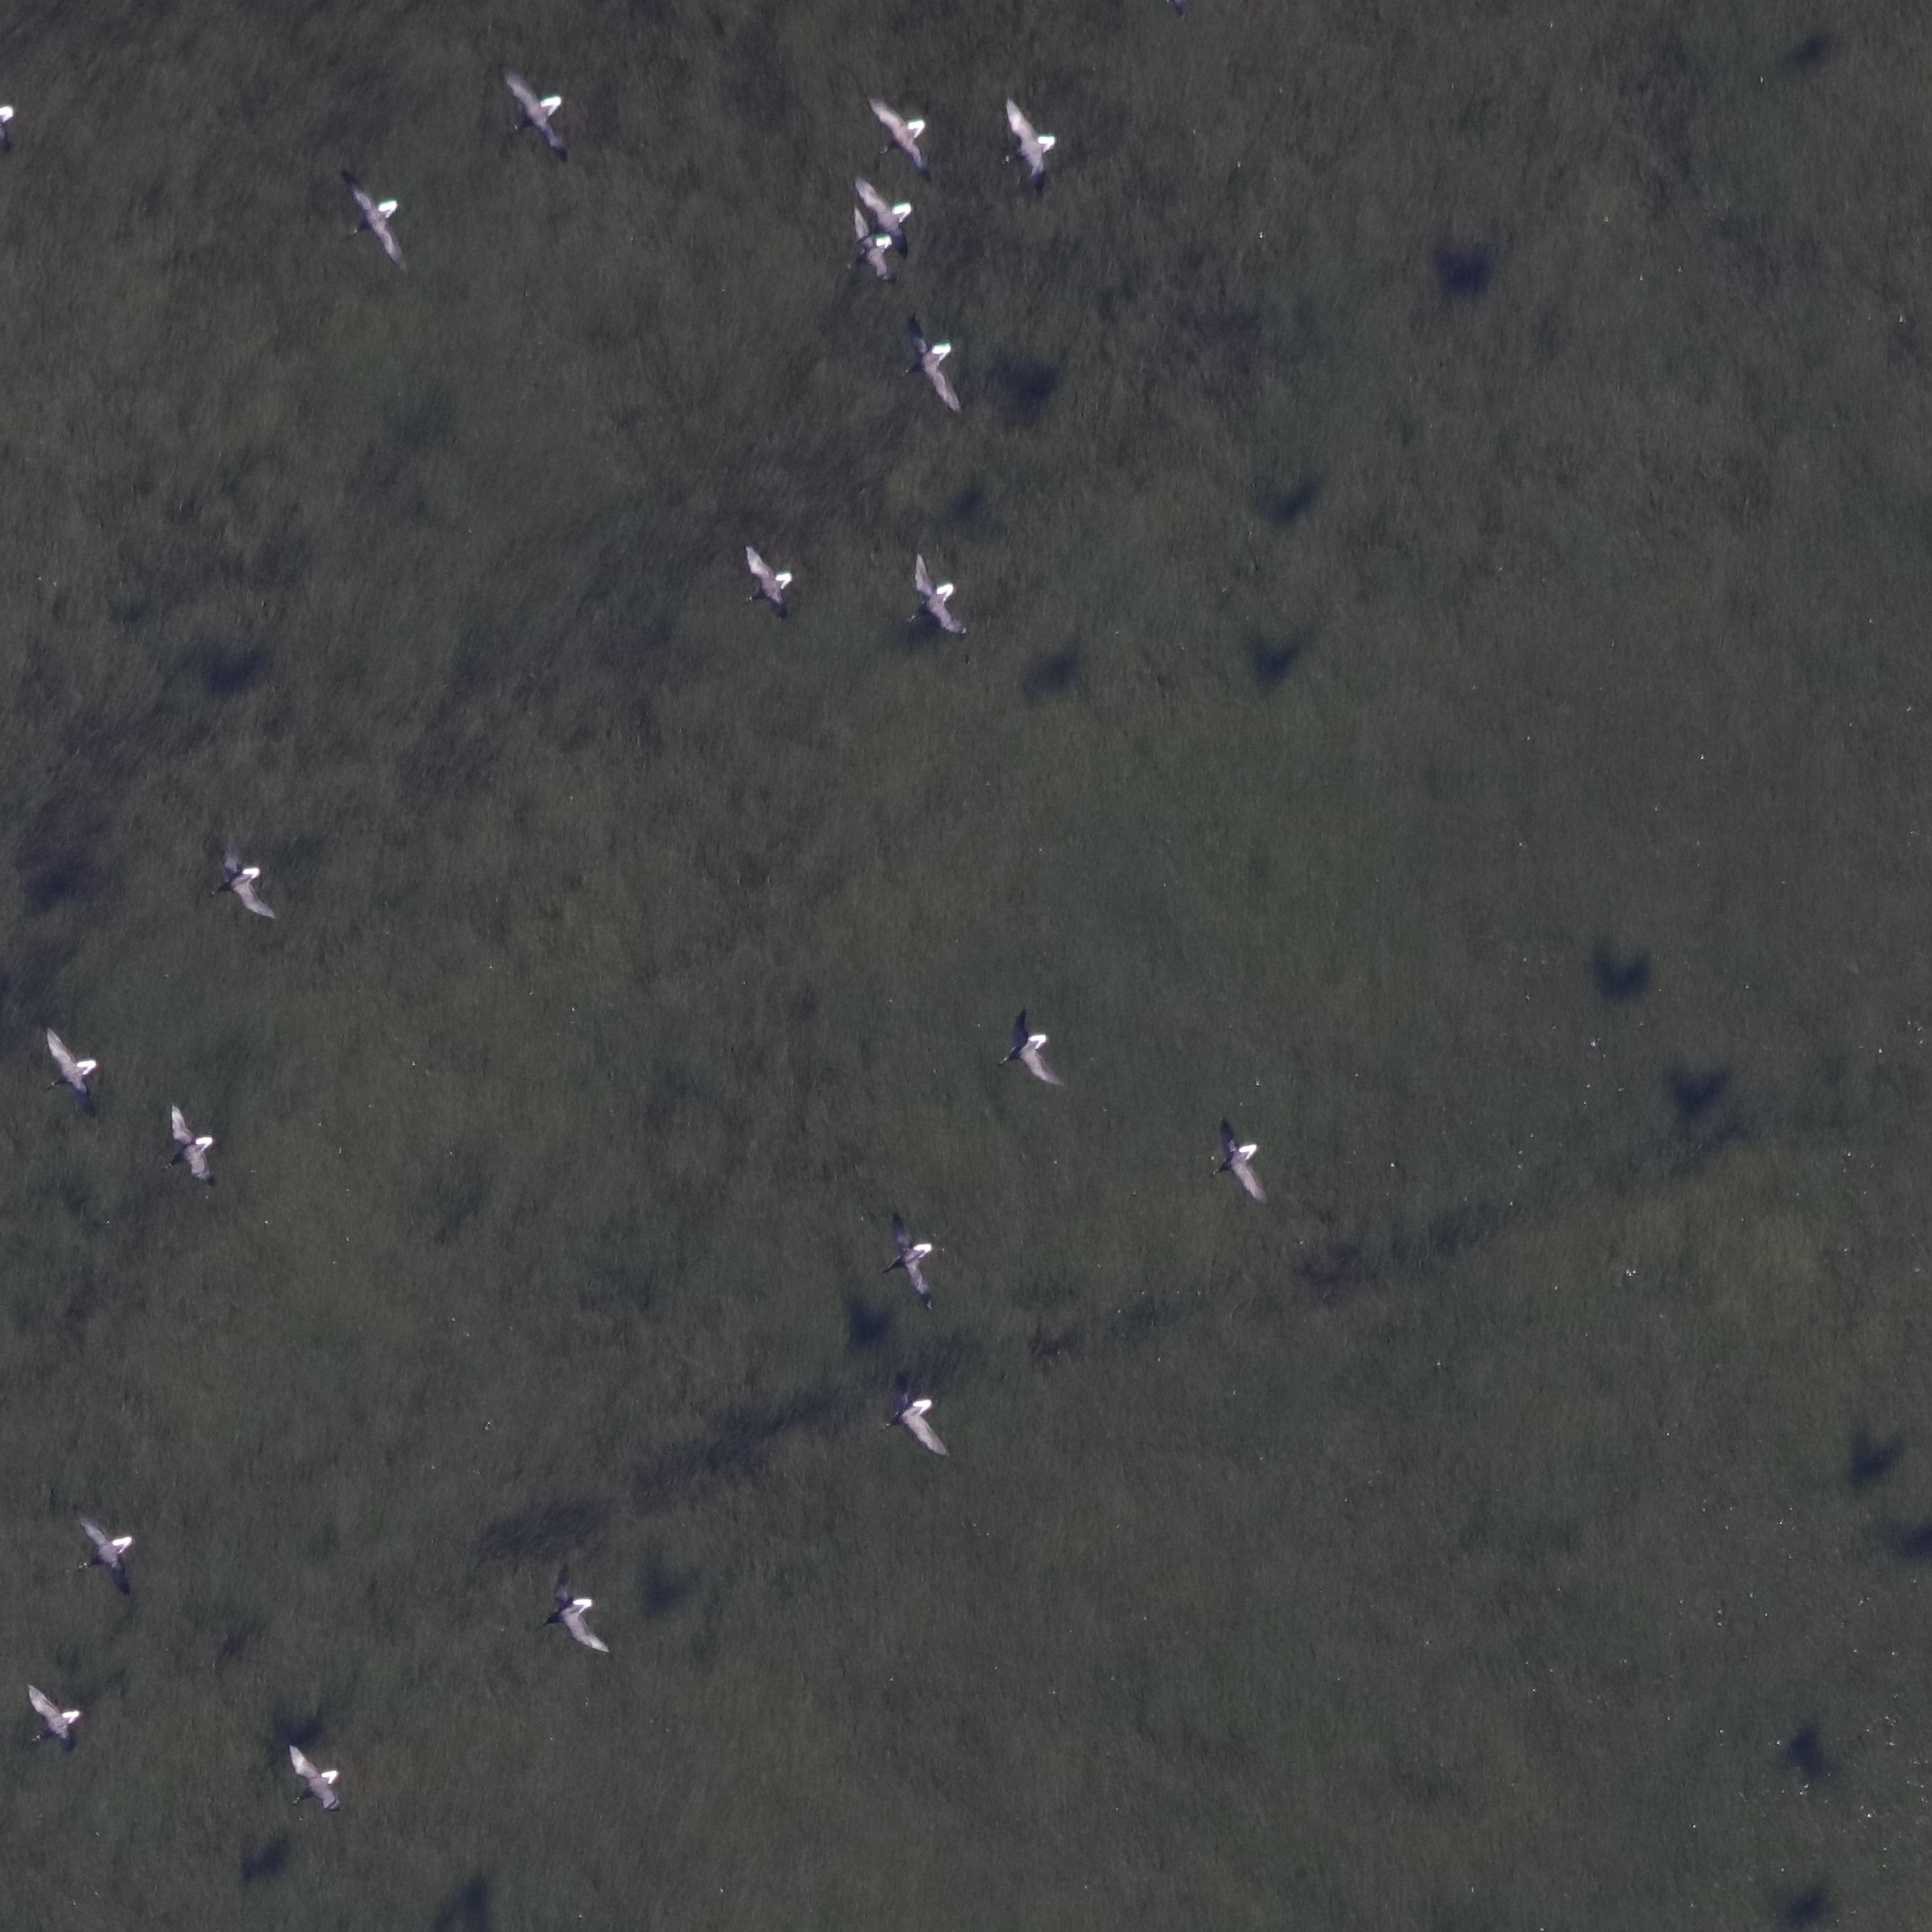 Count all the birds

20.